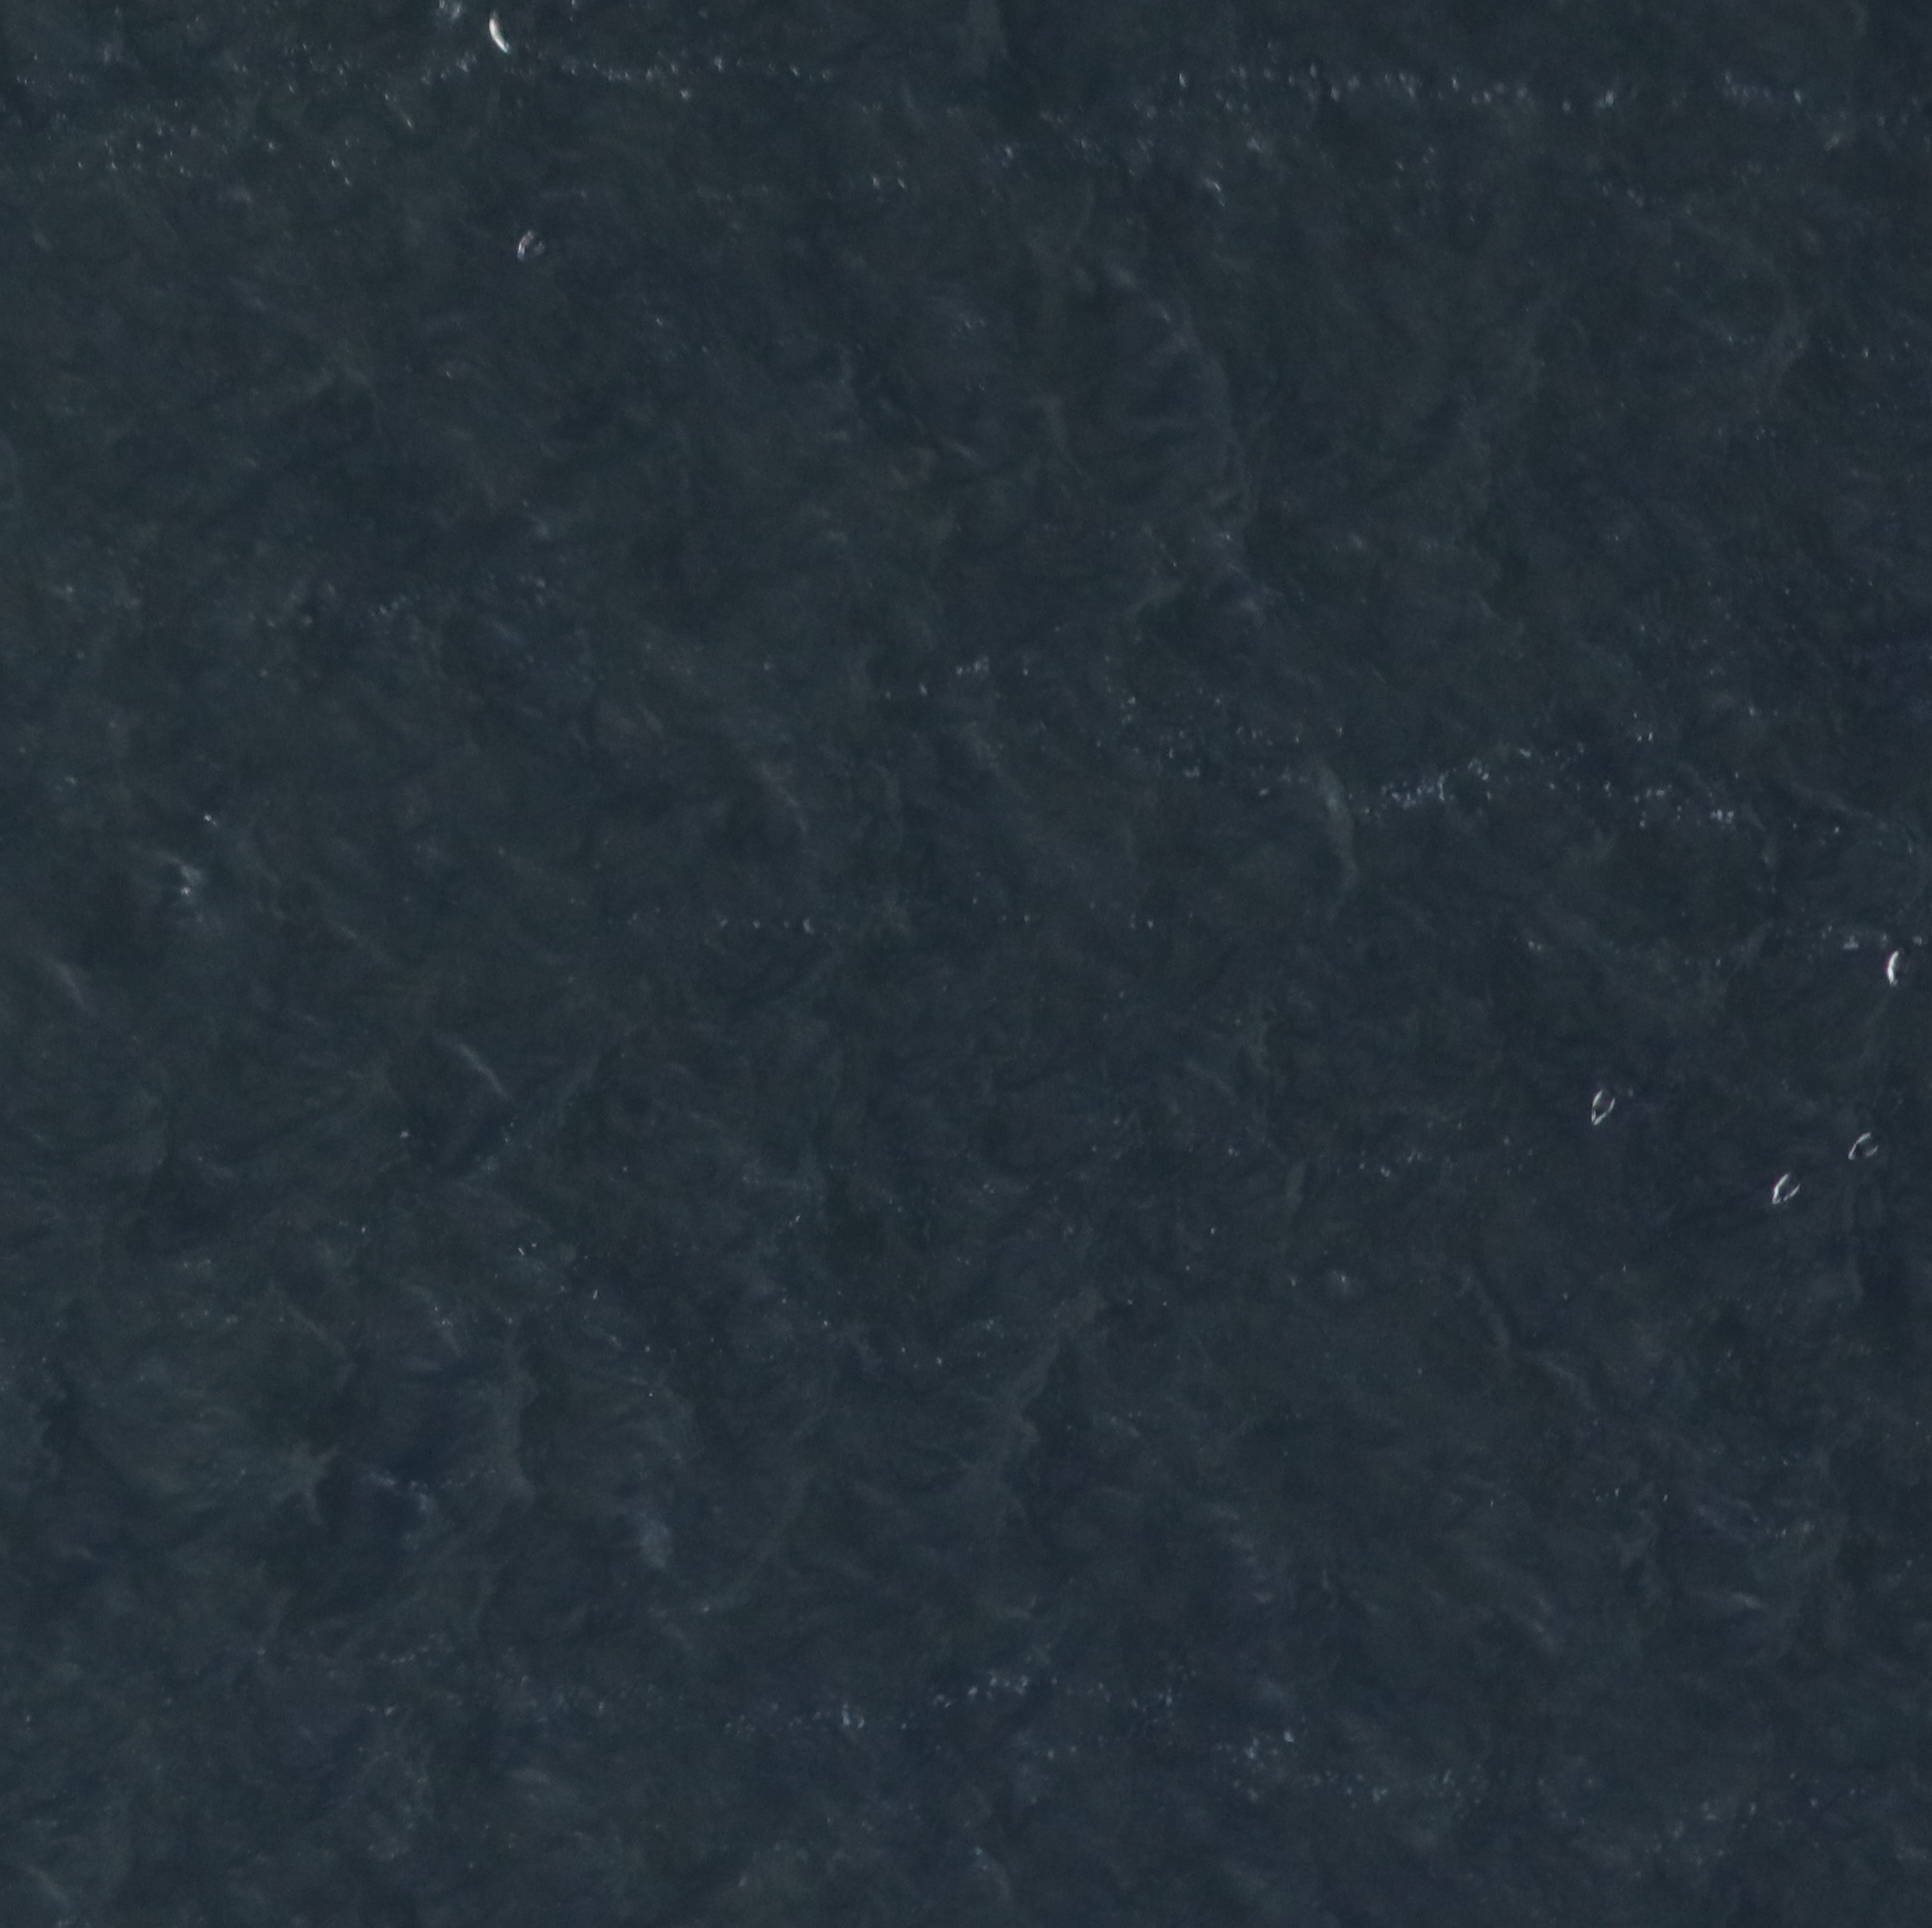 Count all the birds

6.